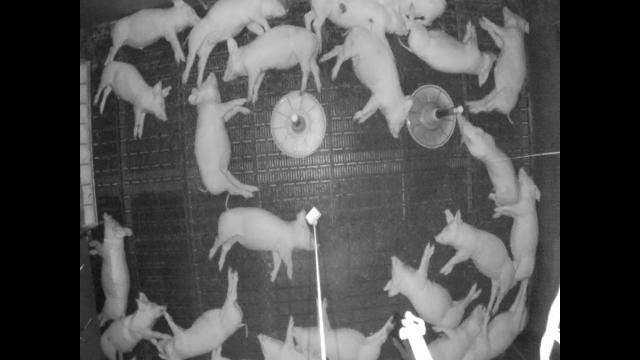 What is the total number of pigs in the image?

22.